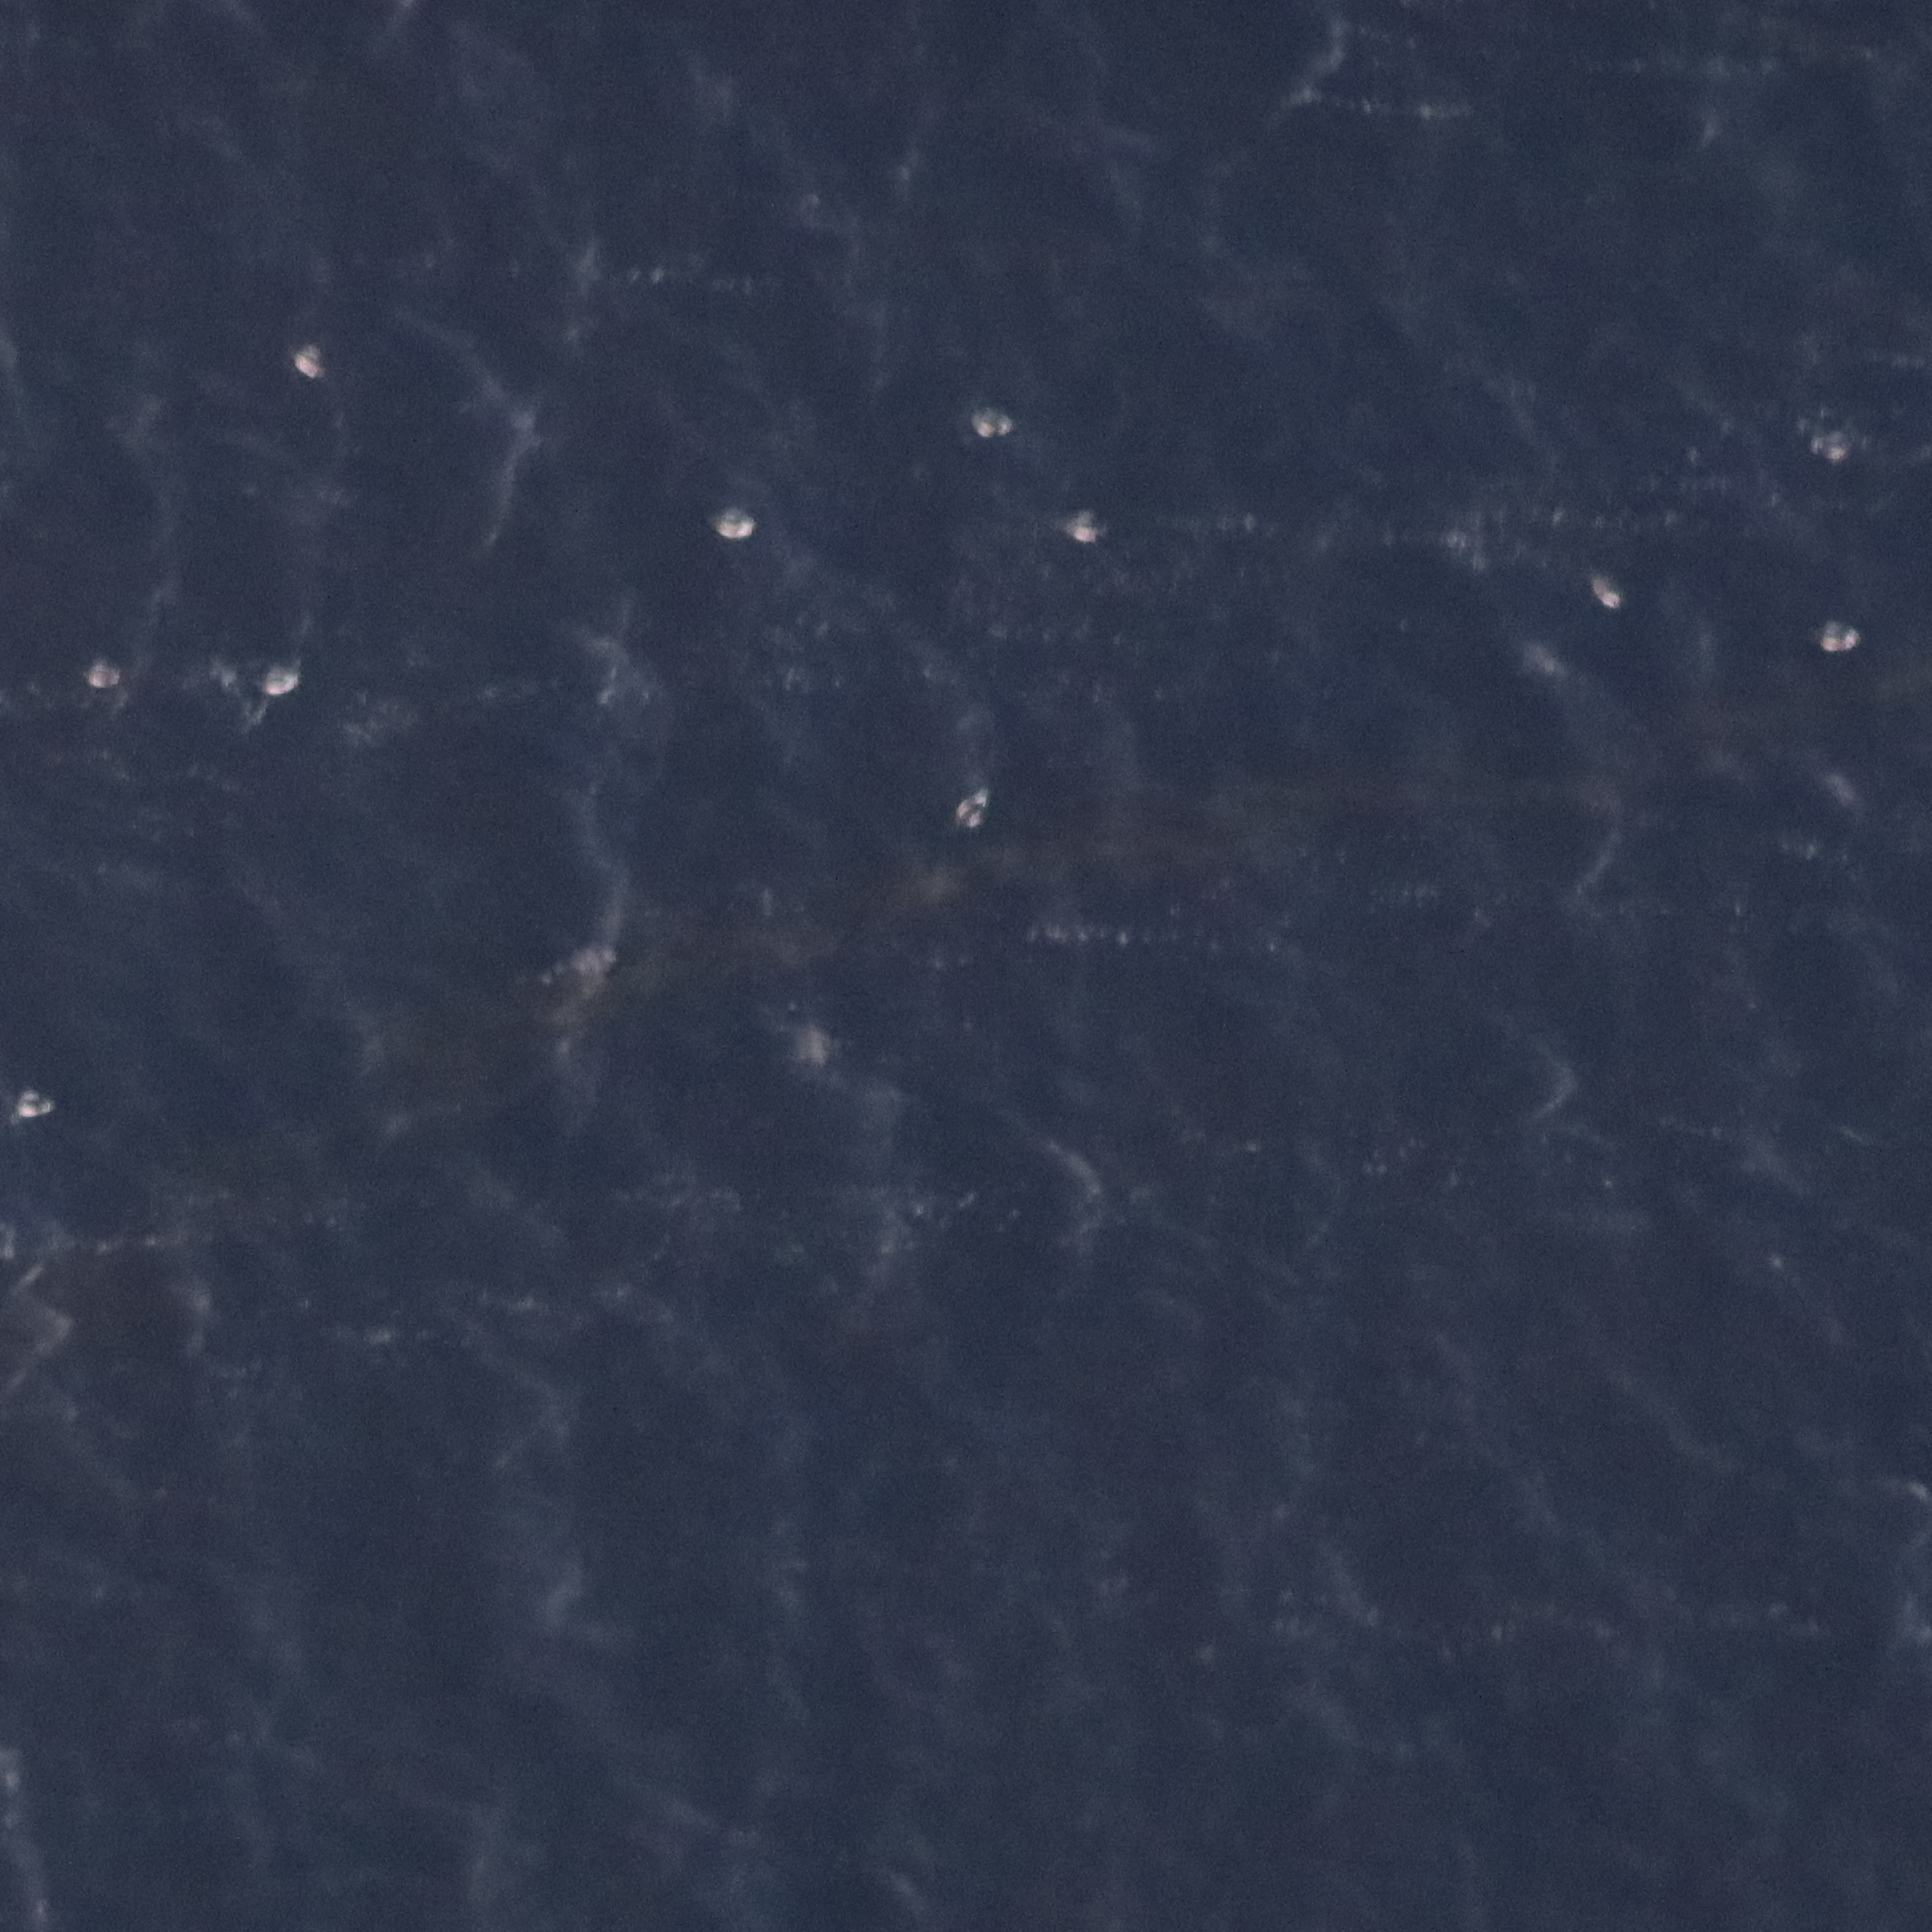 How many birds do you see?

11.